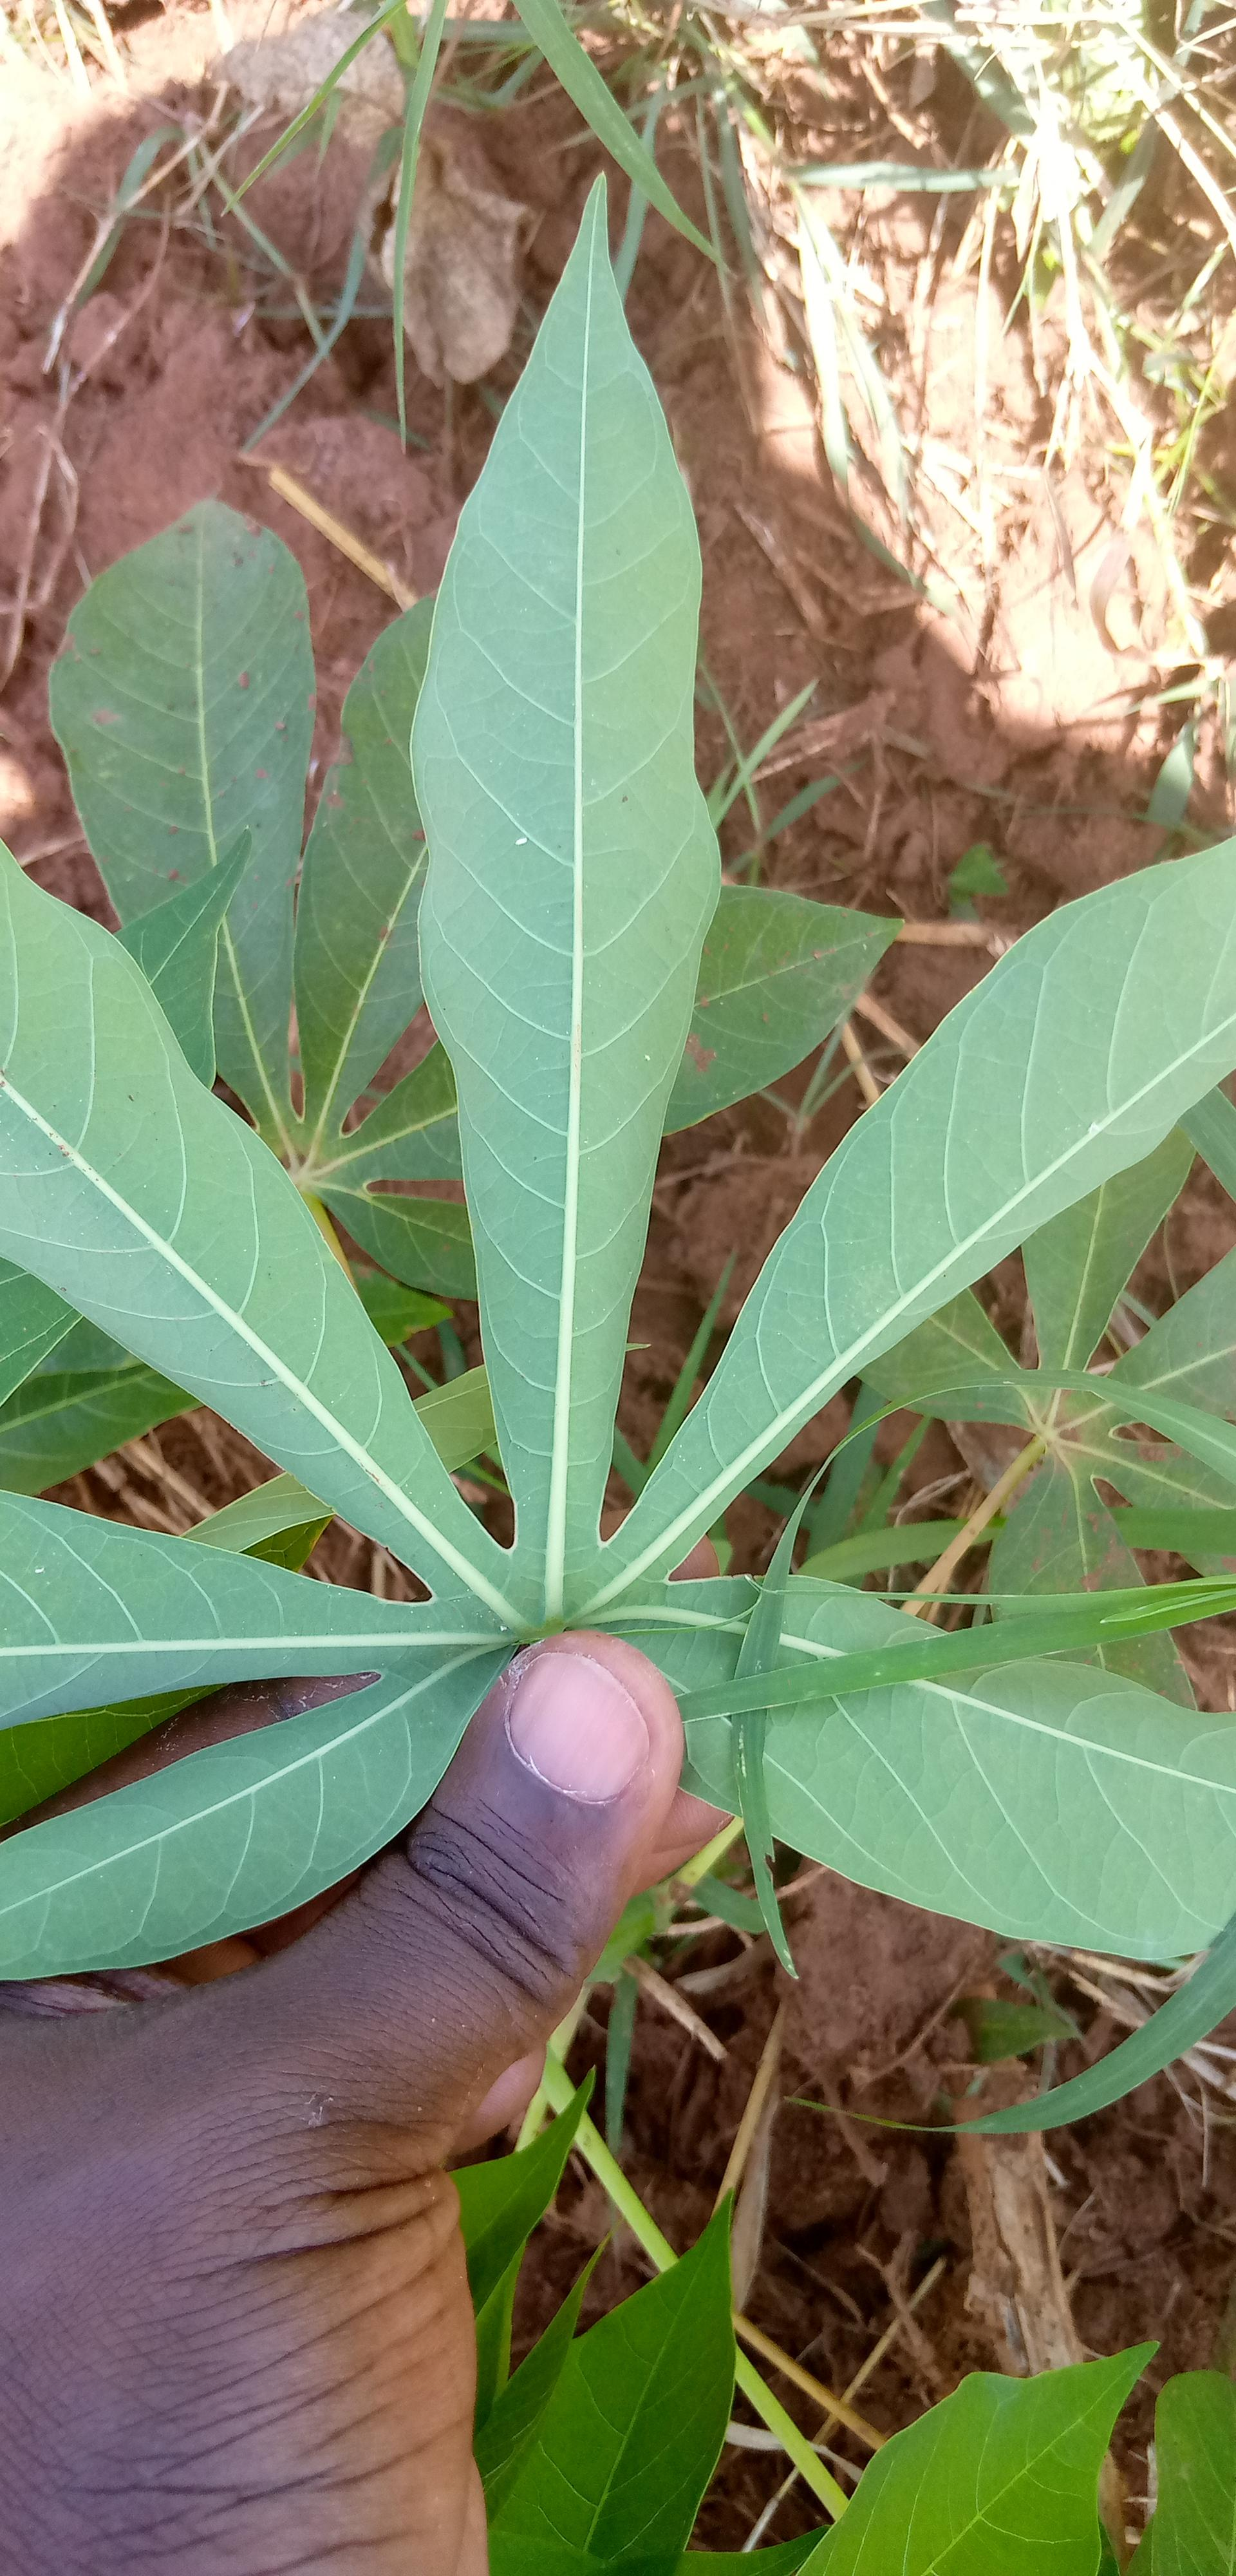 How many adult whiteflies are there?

4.